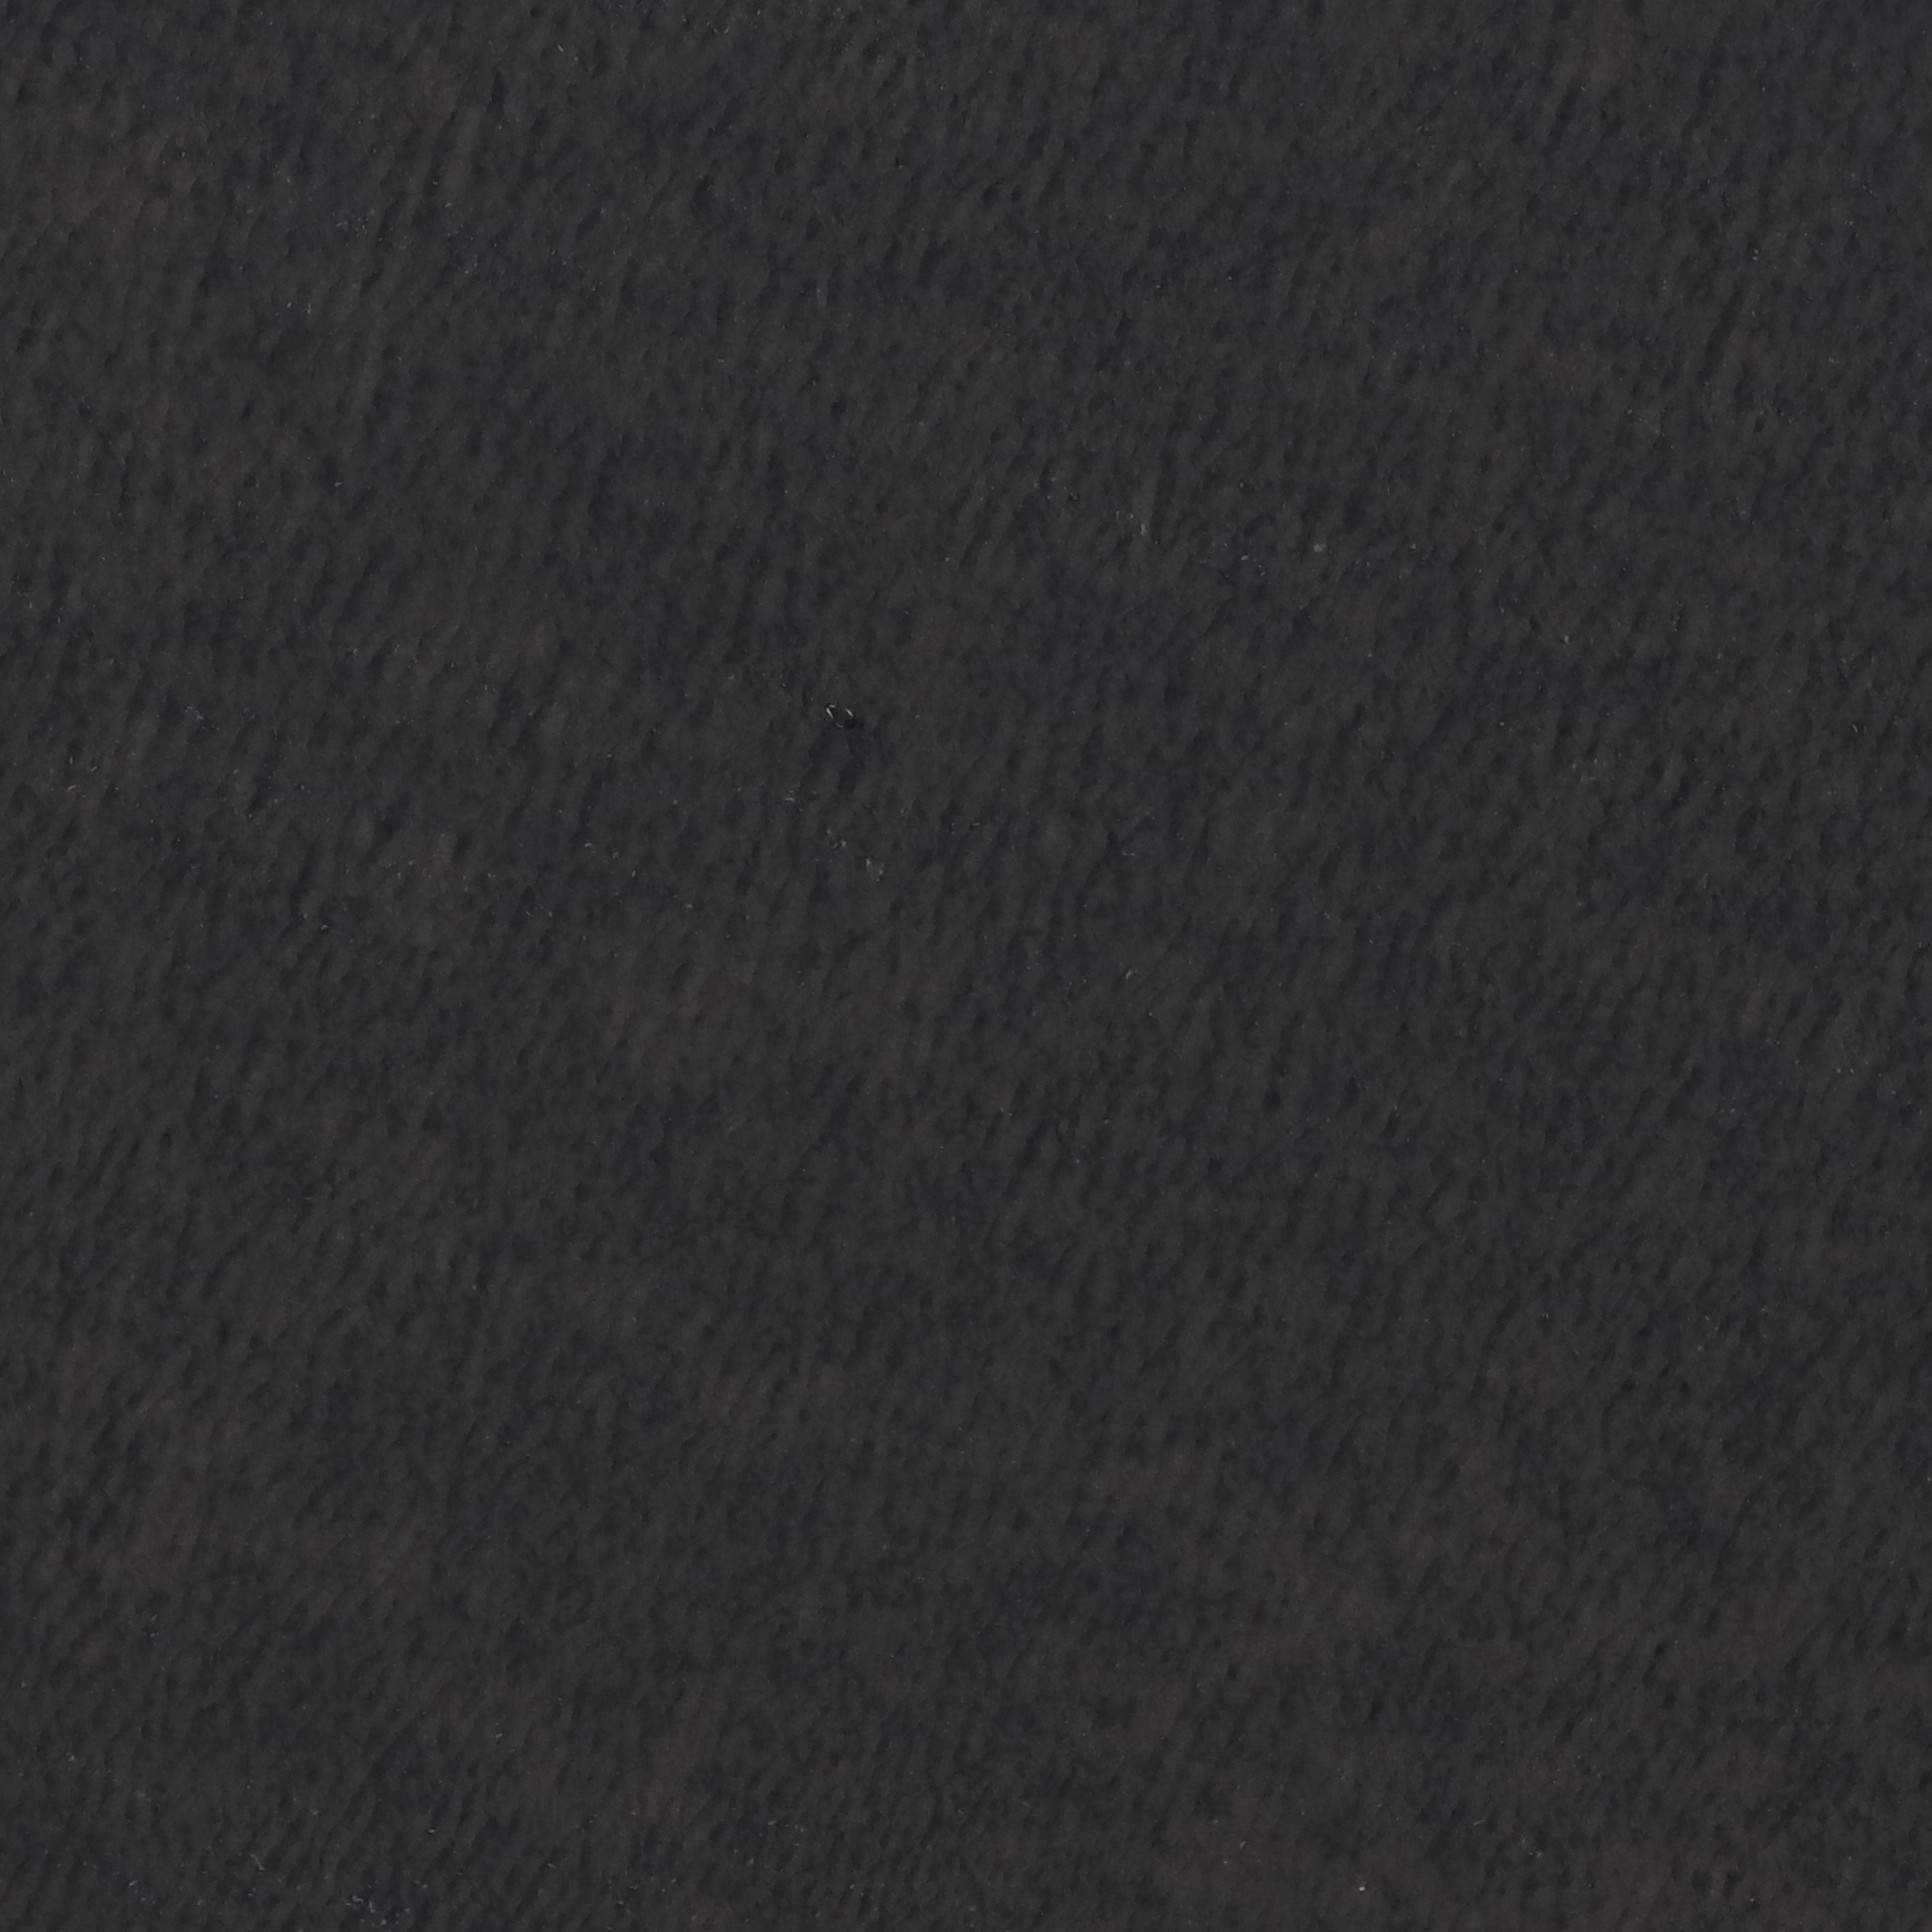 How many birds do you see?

1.